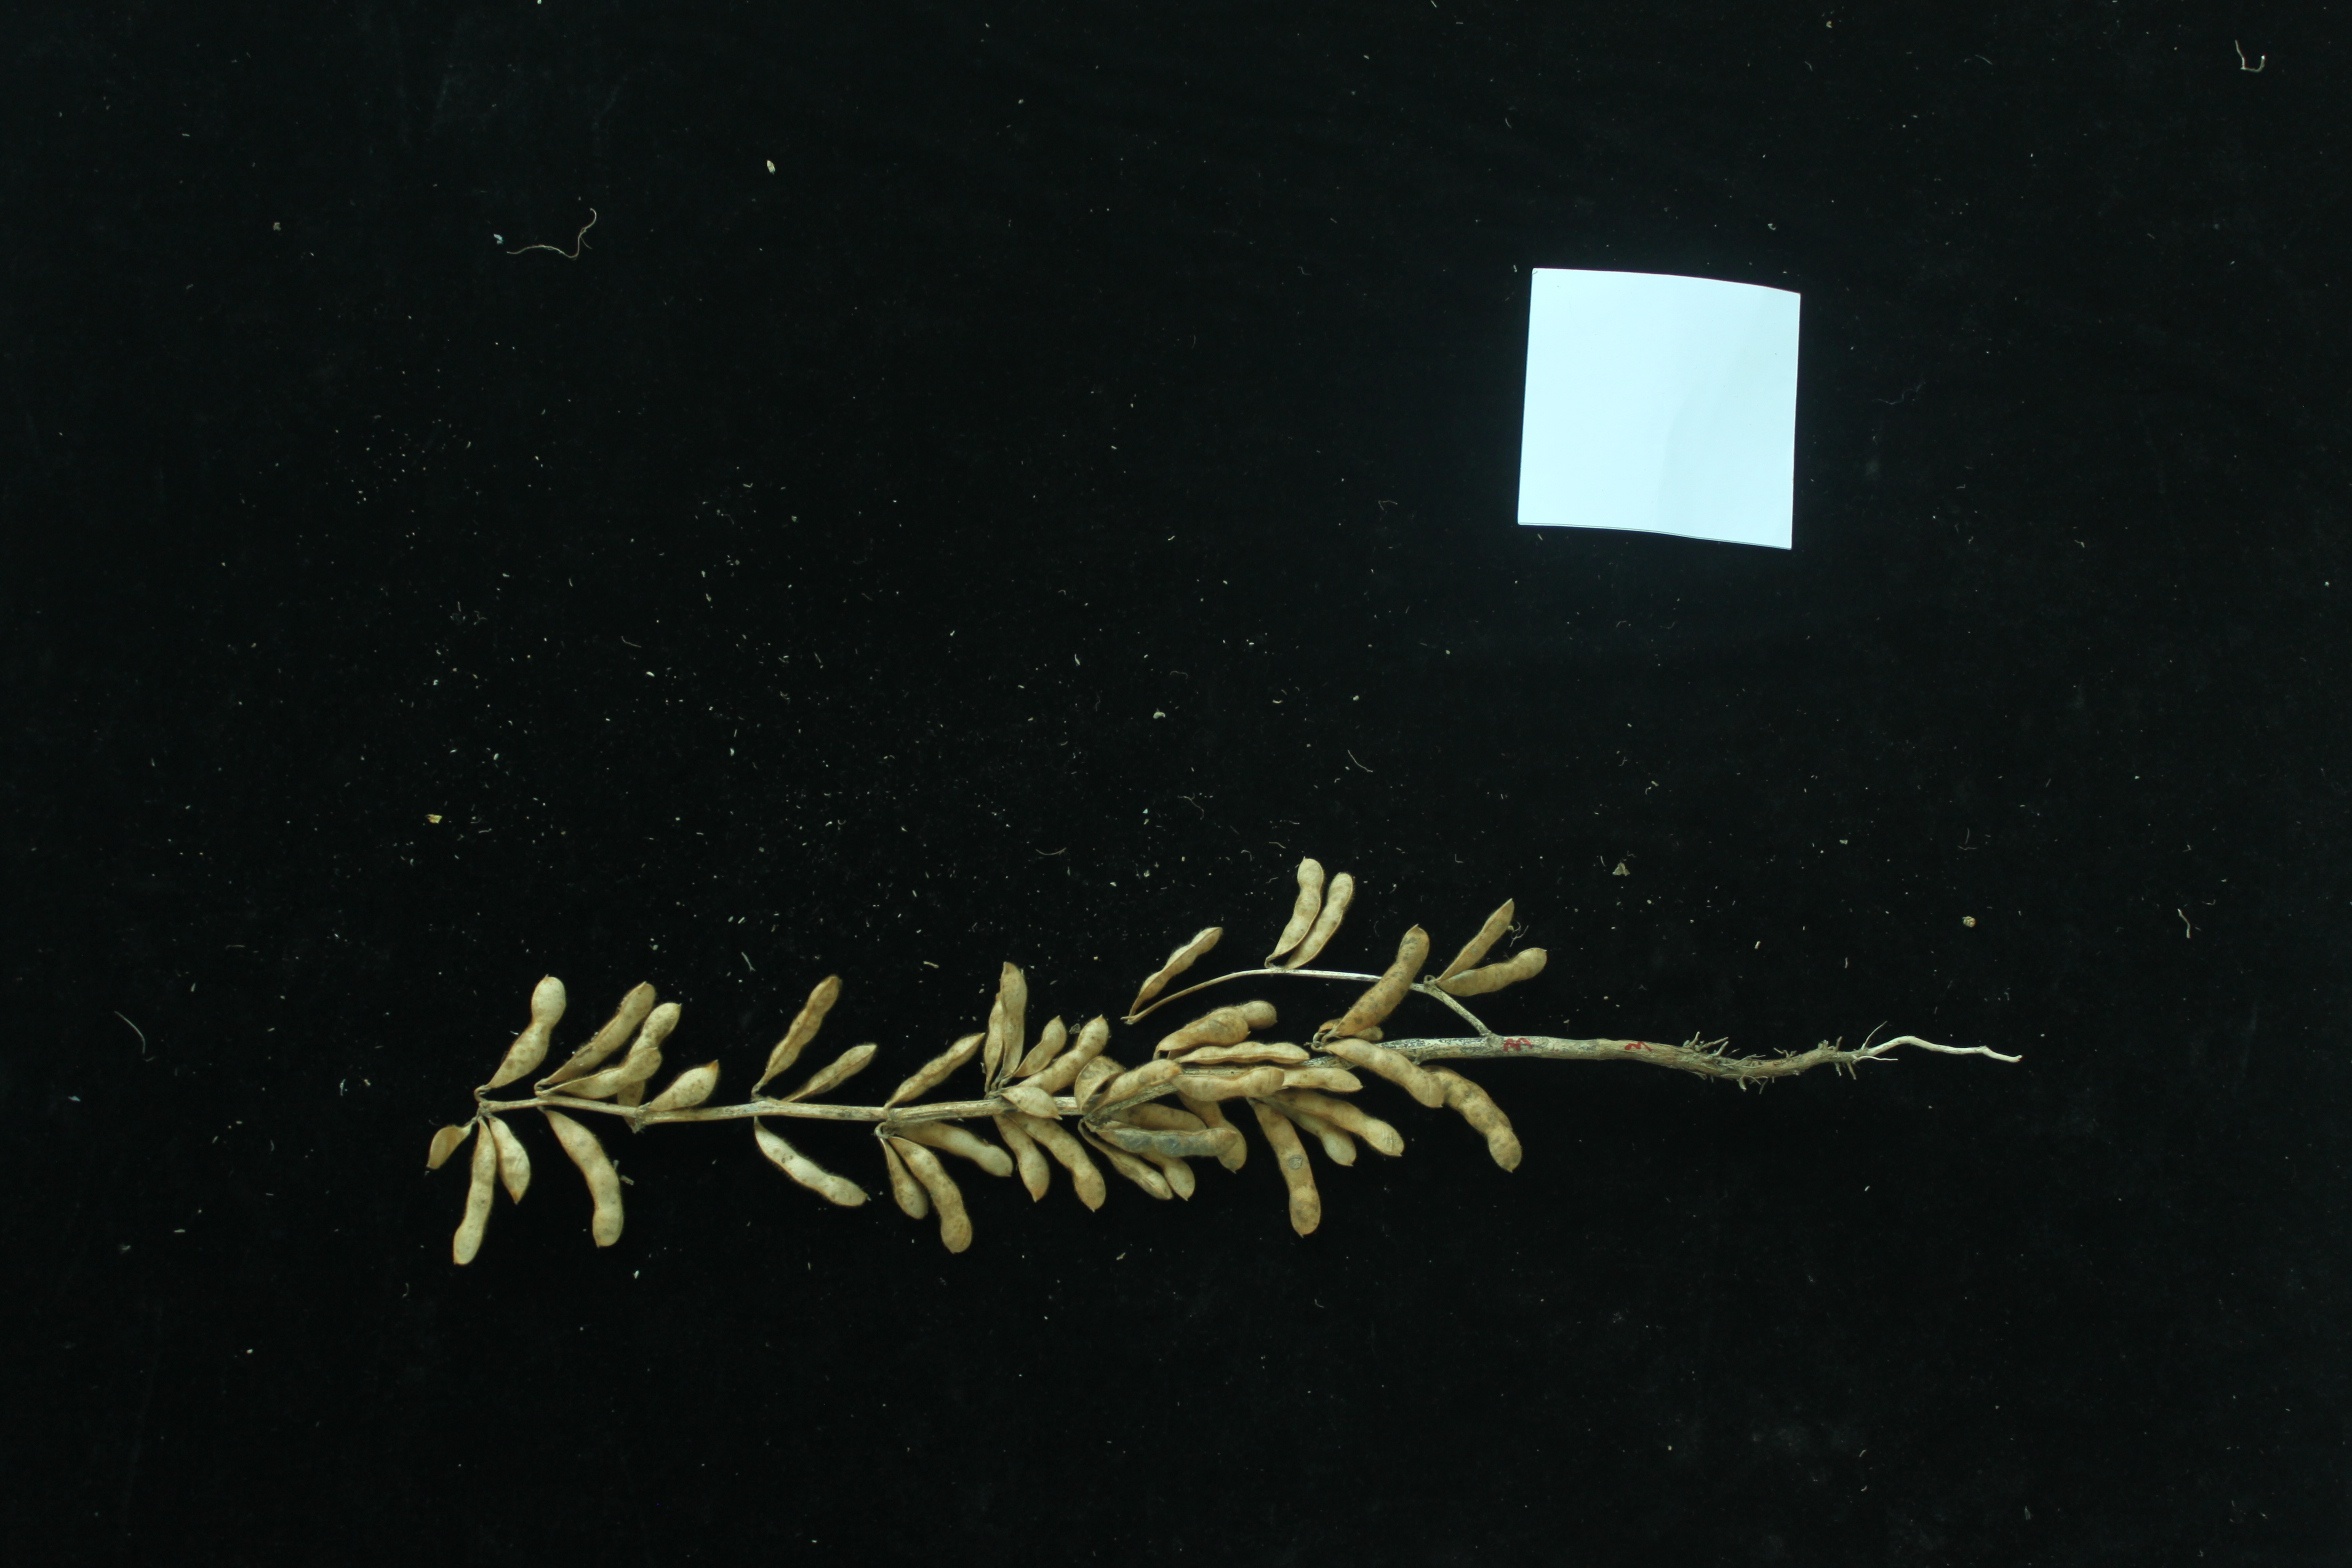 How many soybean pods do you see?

46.